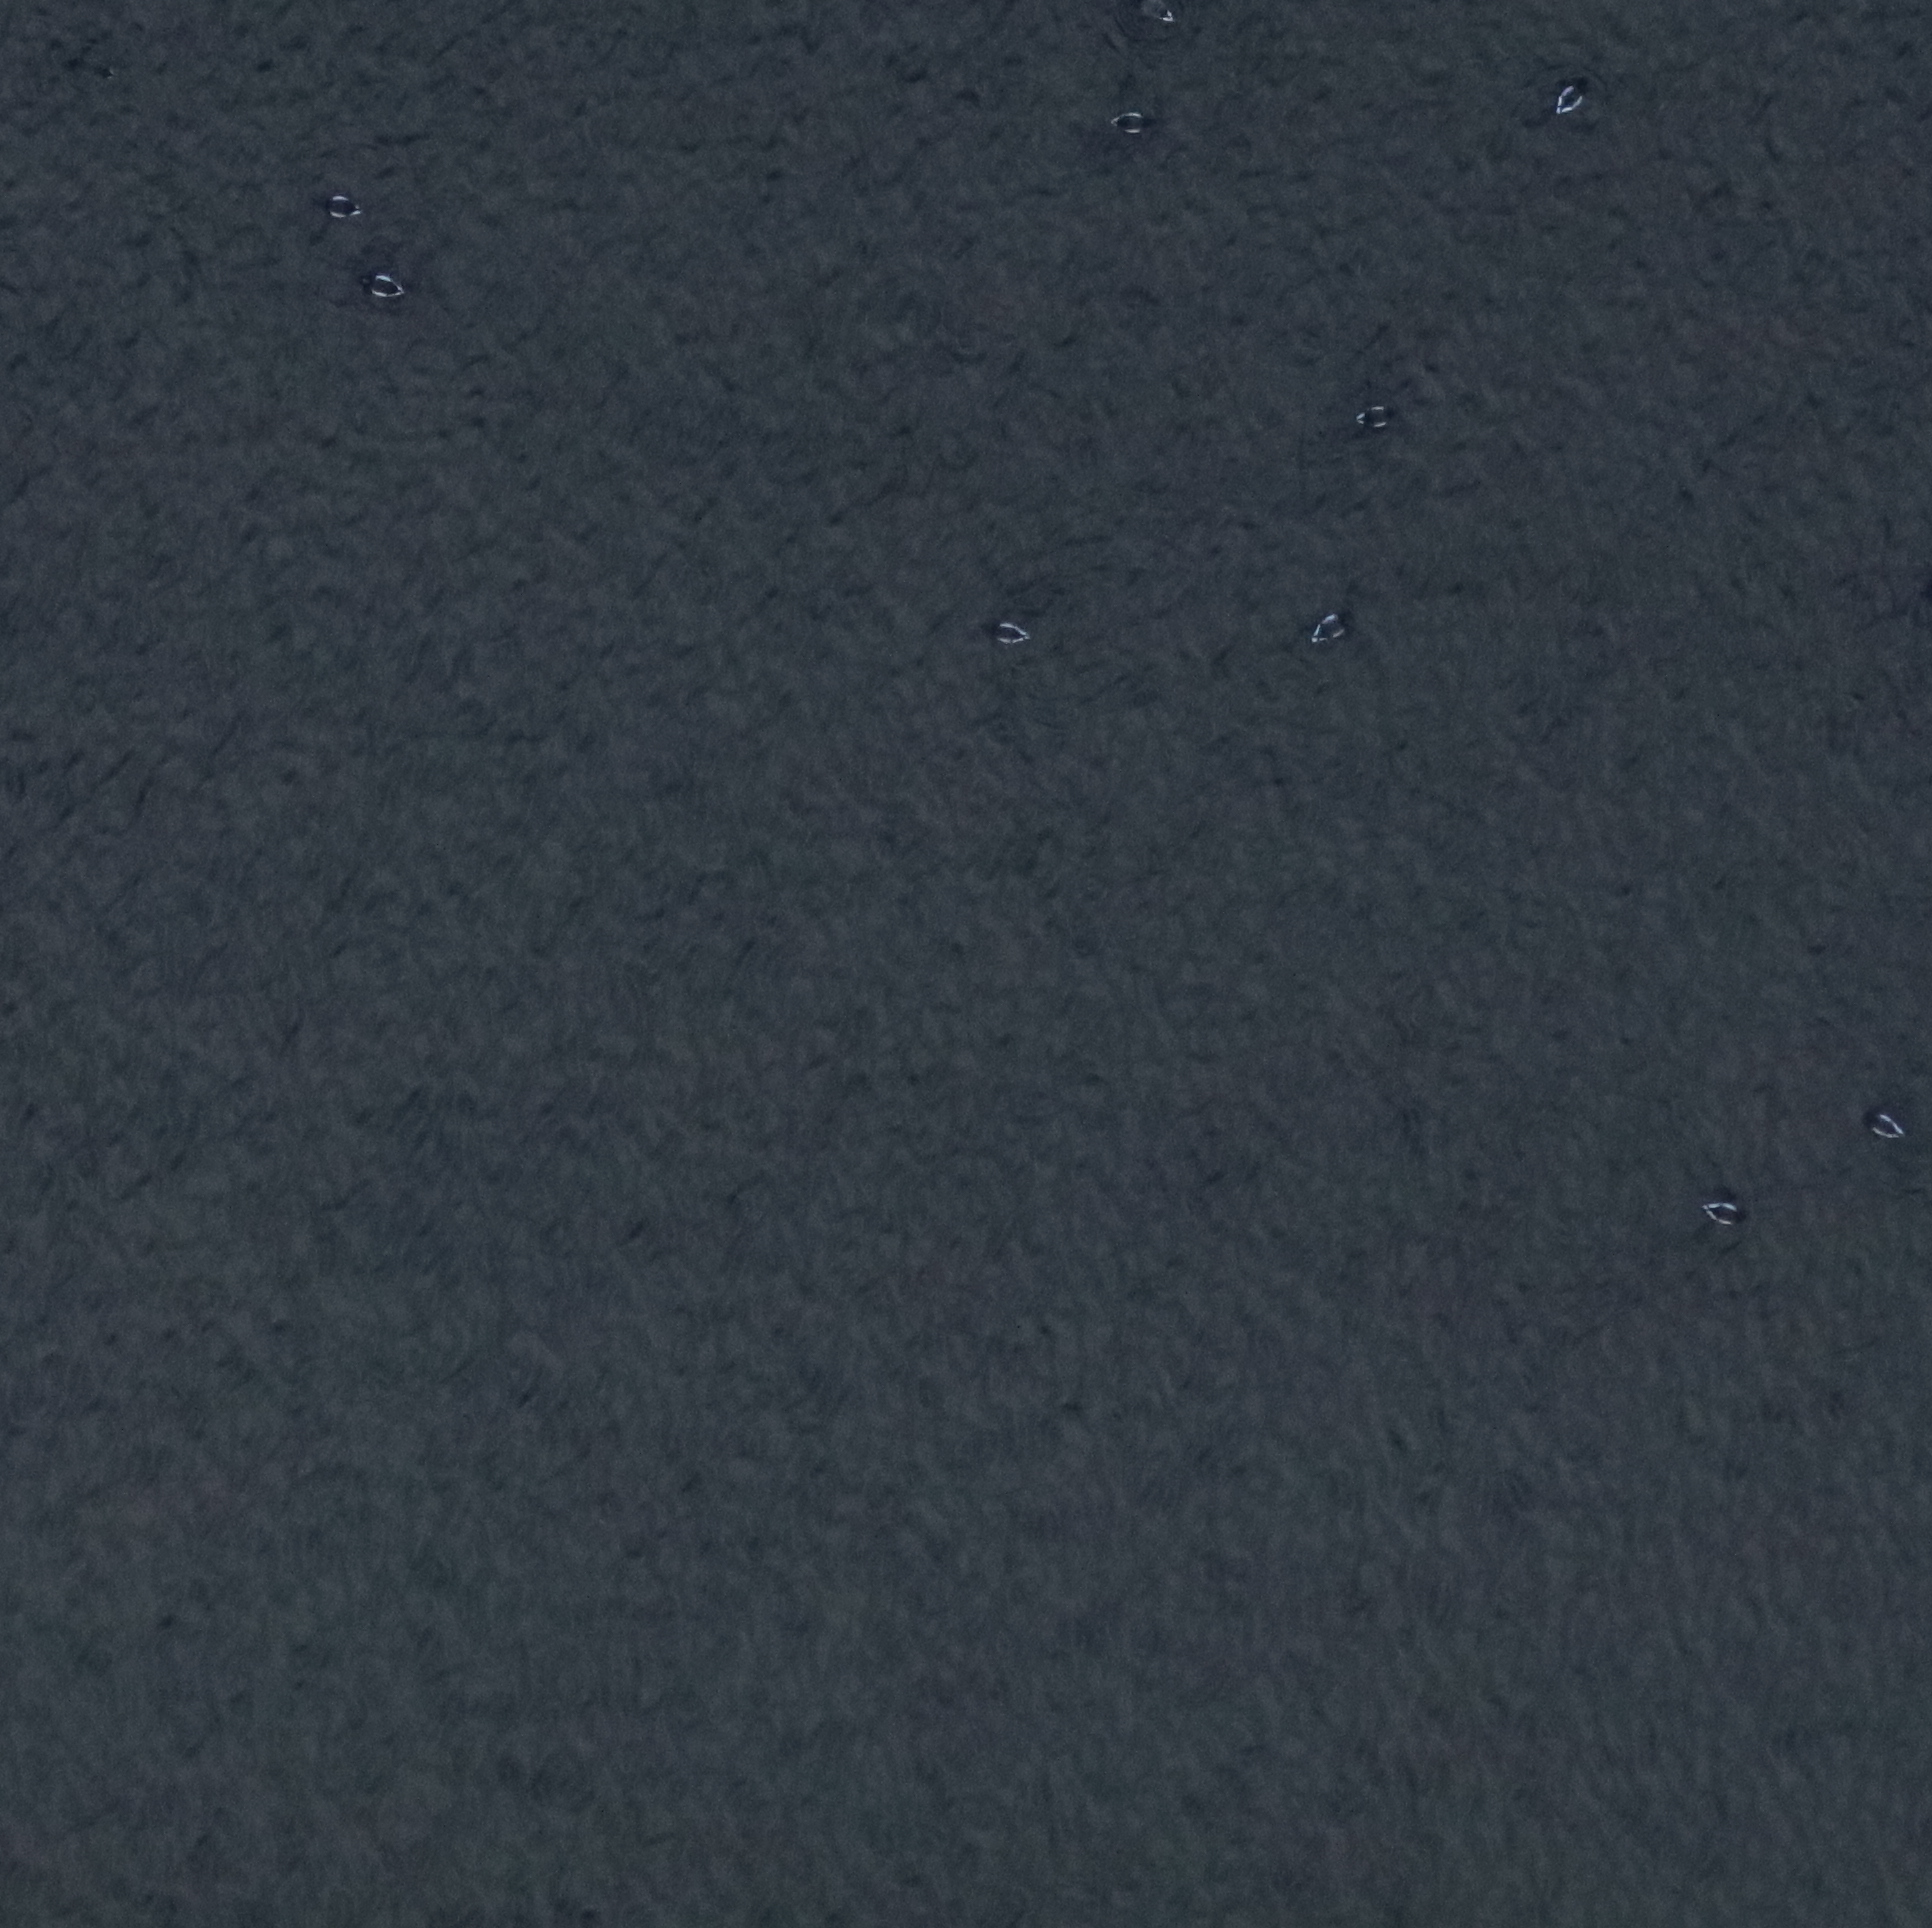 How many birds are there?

10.